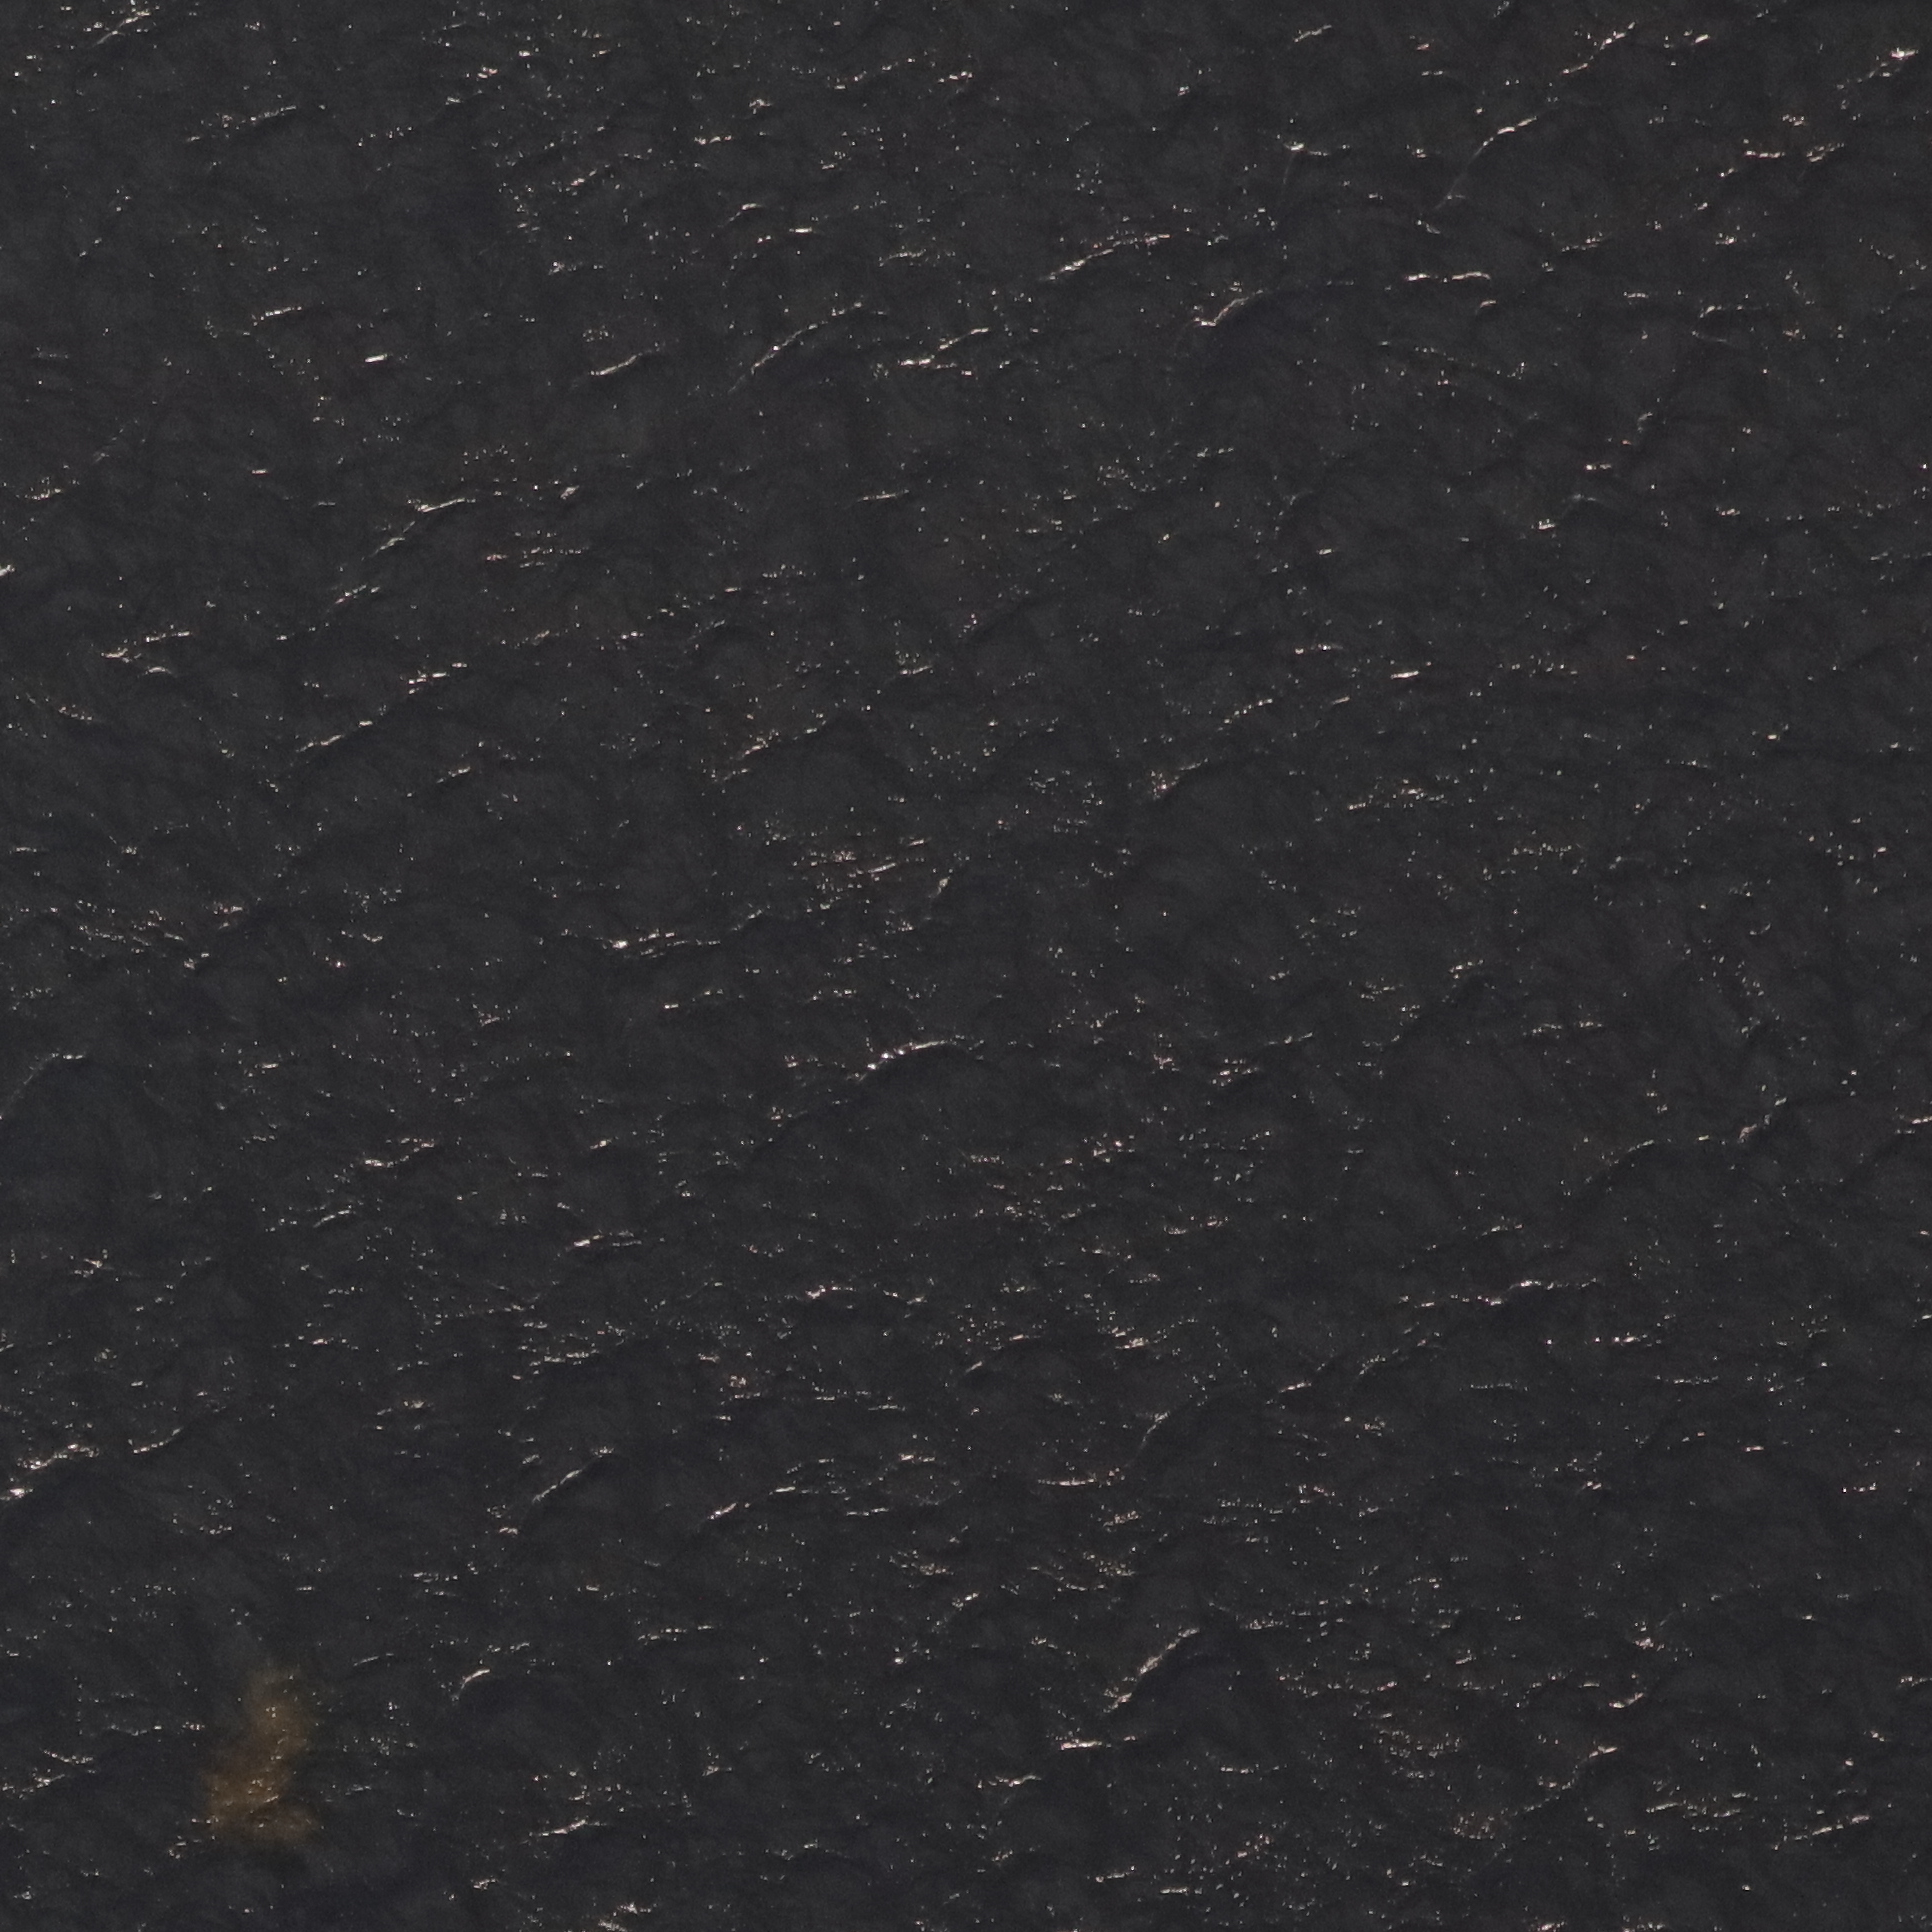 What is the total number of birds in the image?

0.